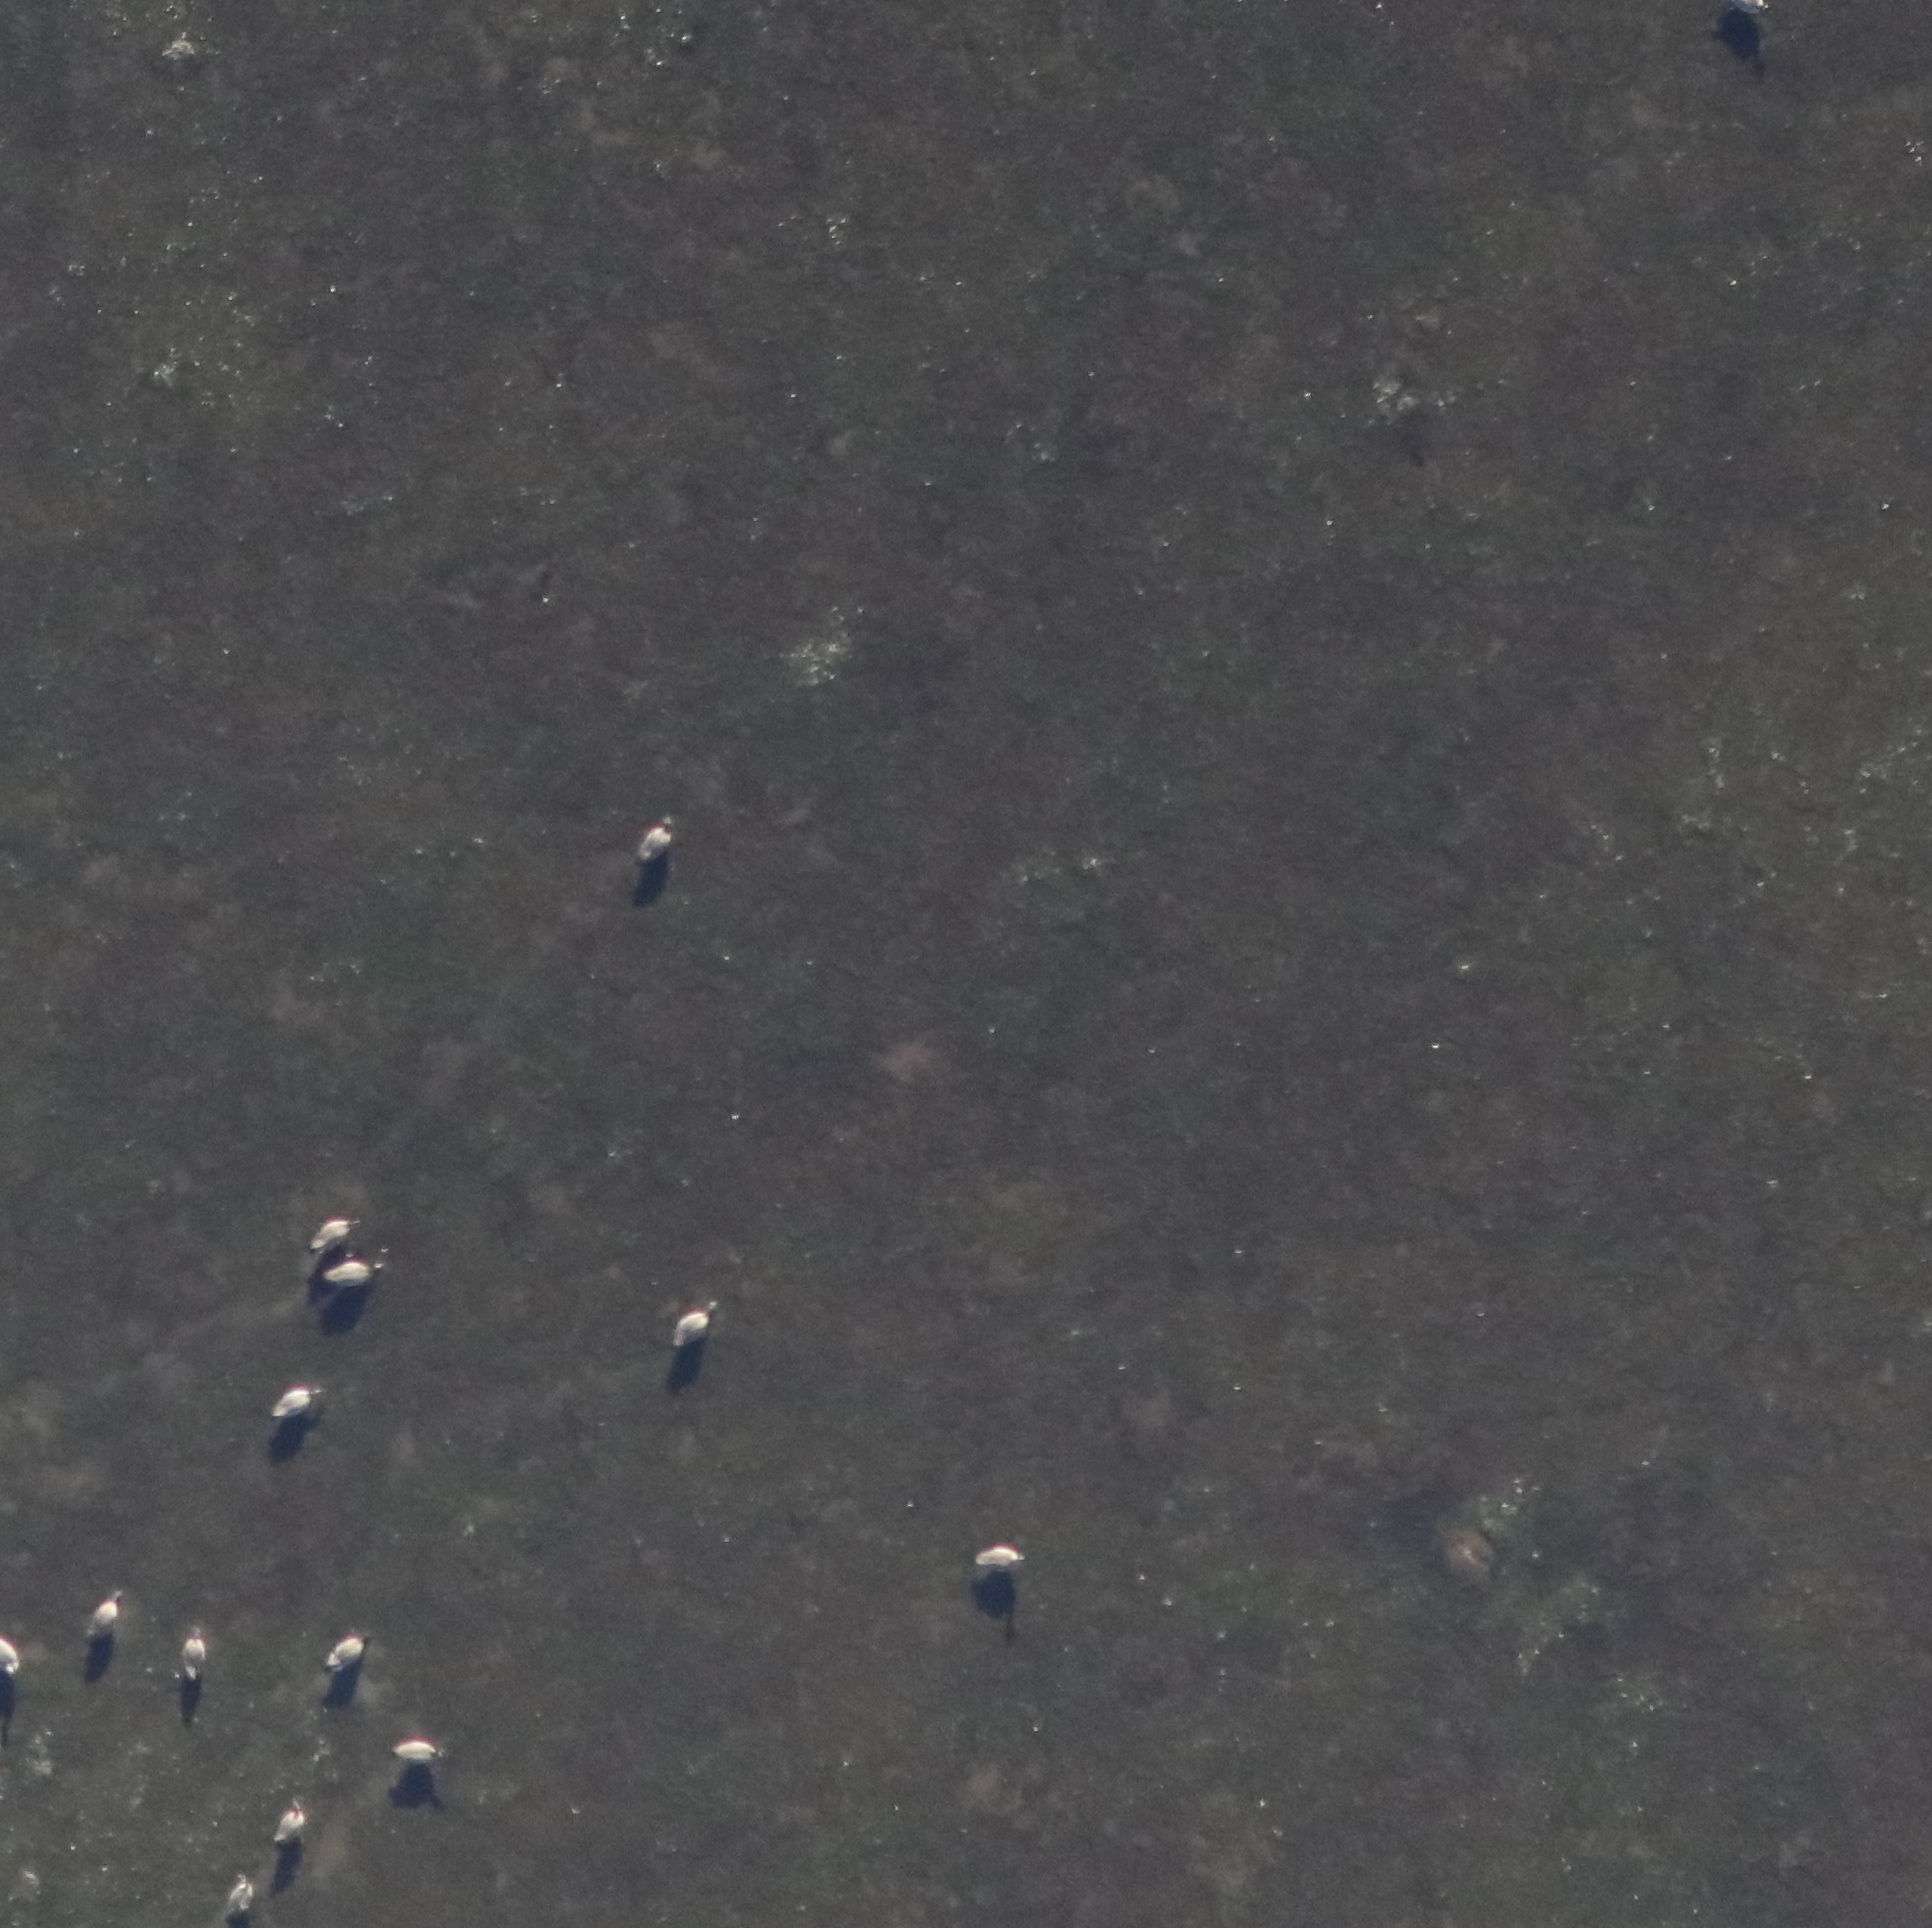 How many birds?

13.